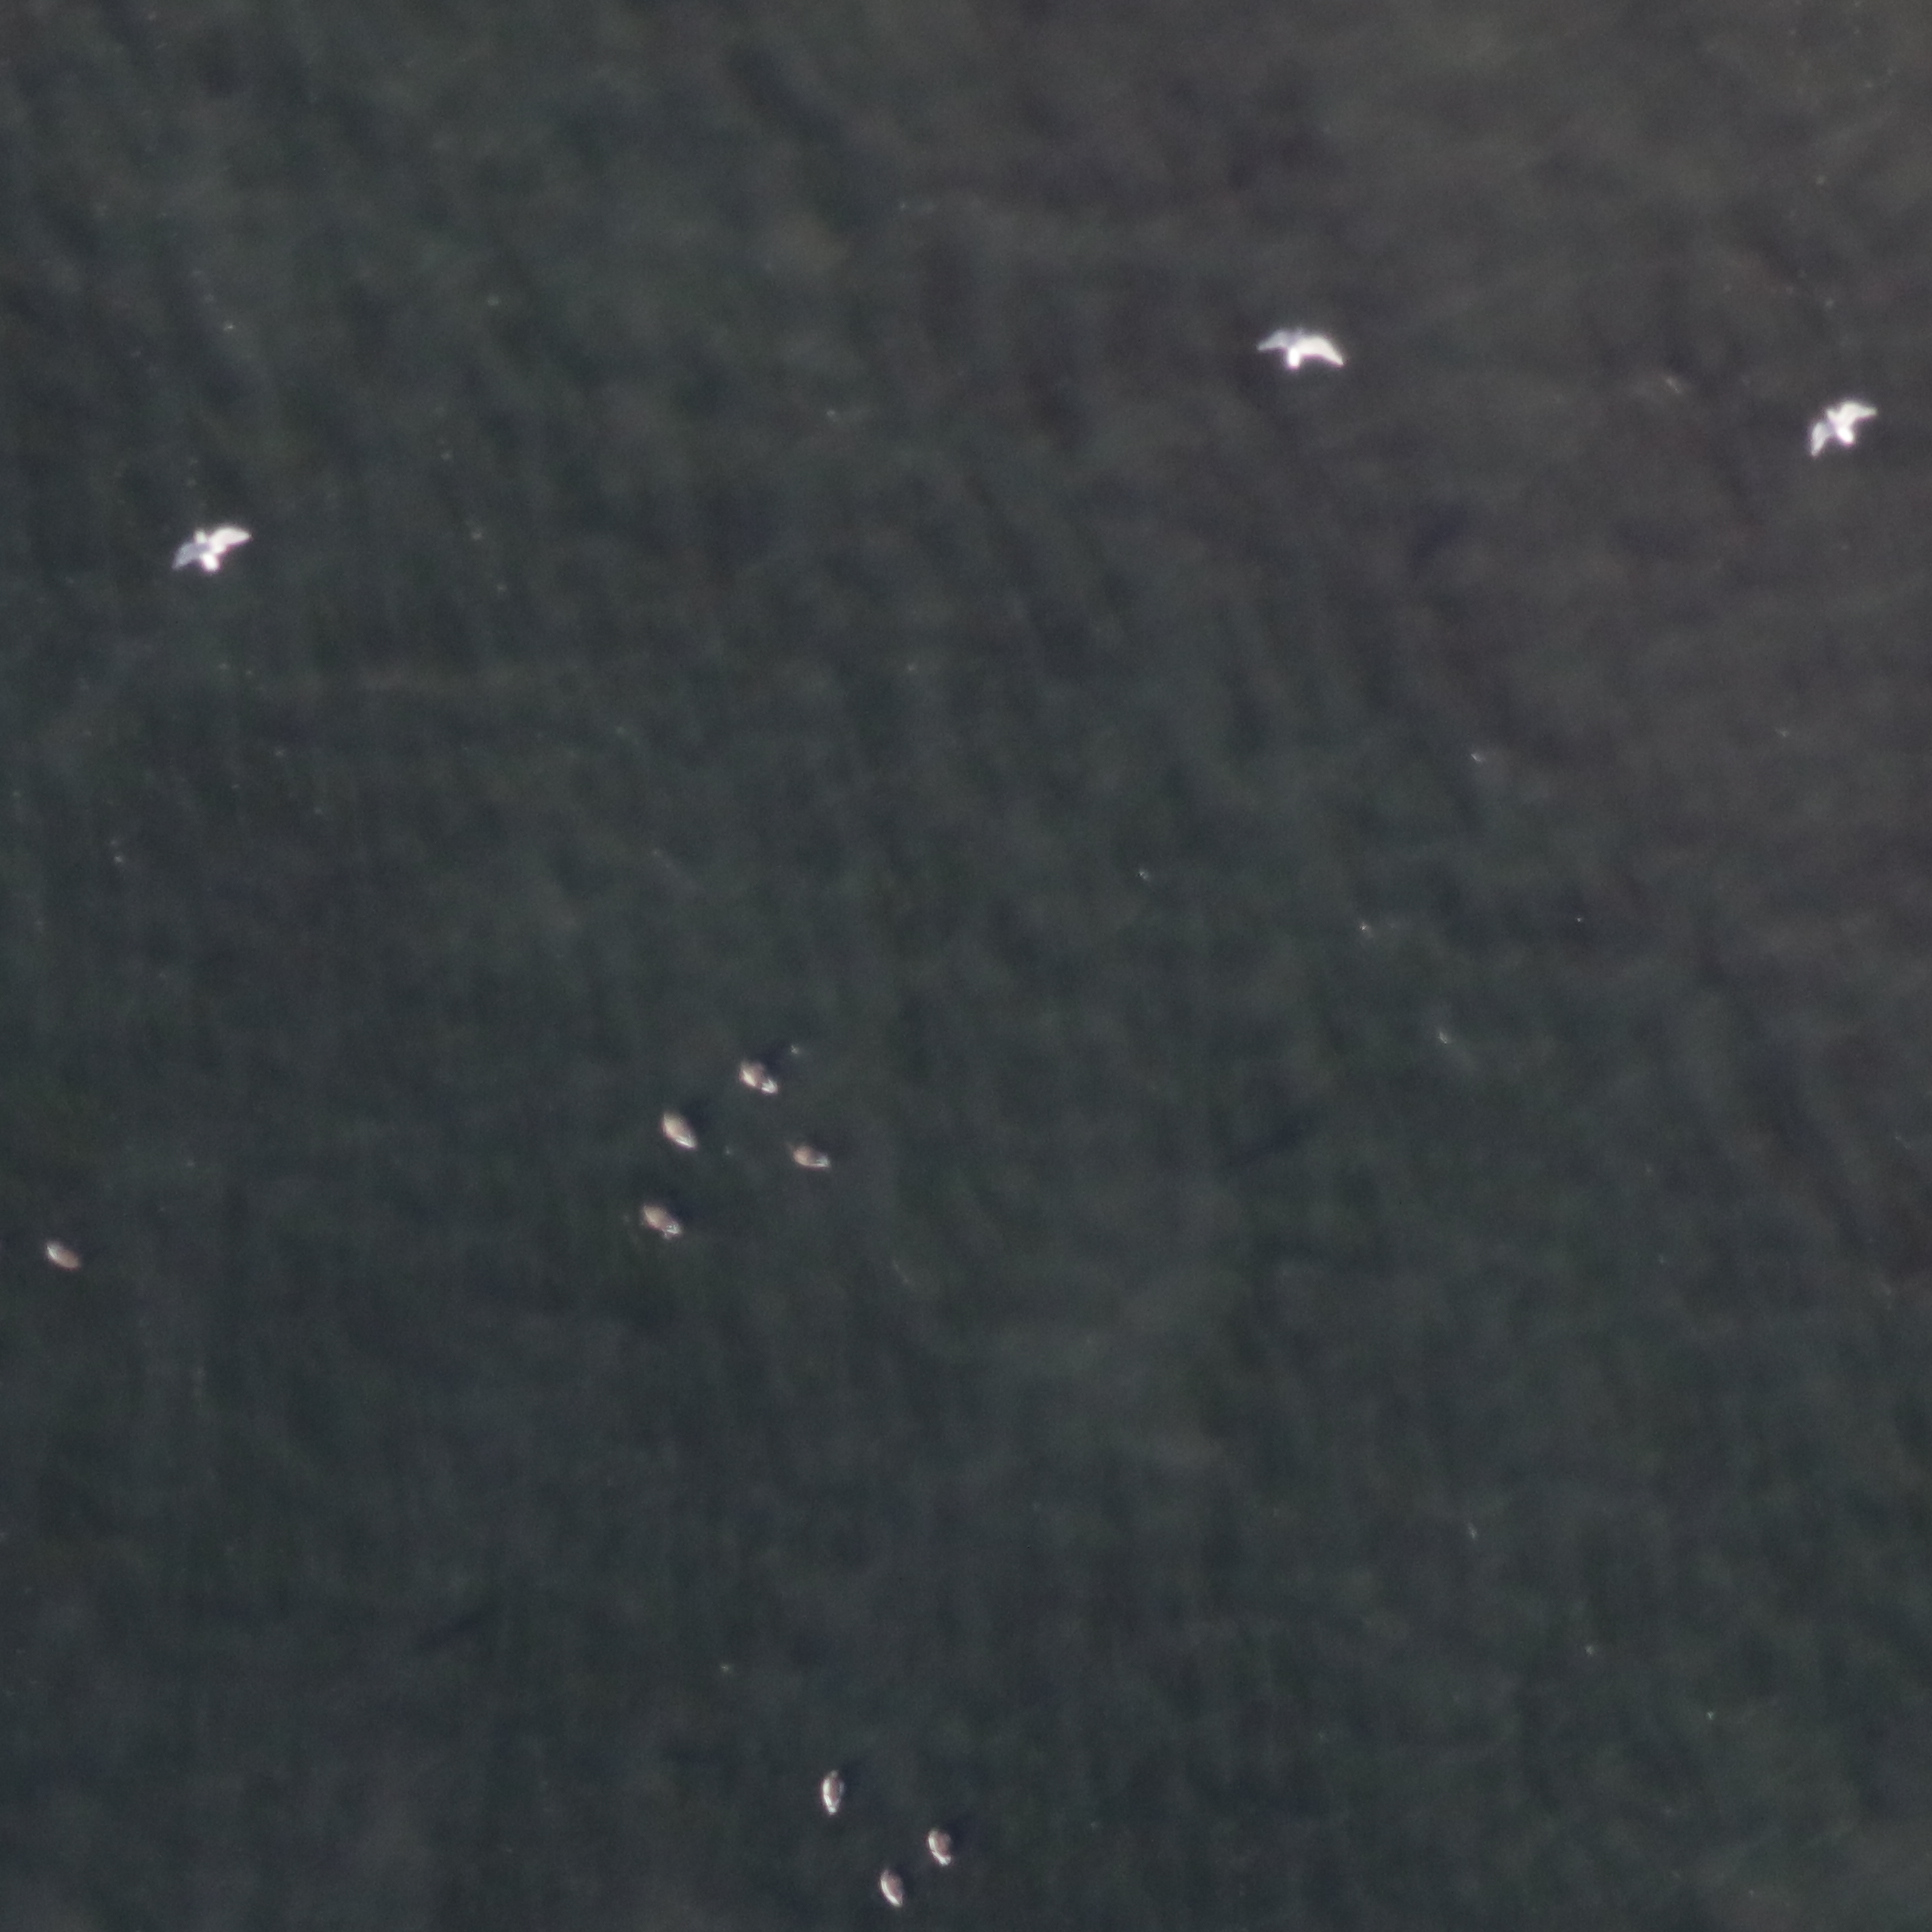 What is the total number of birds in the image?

11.